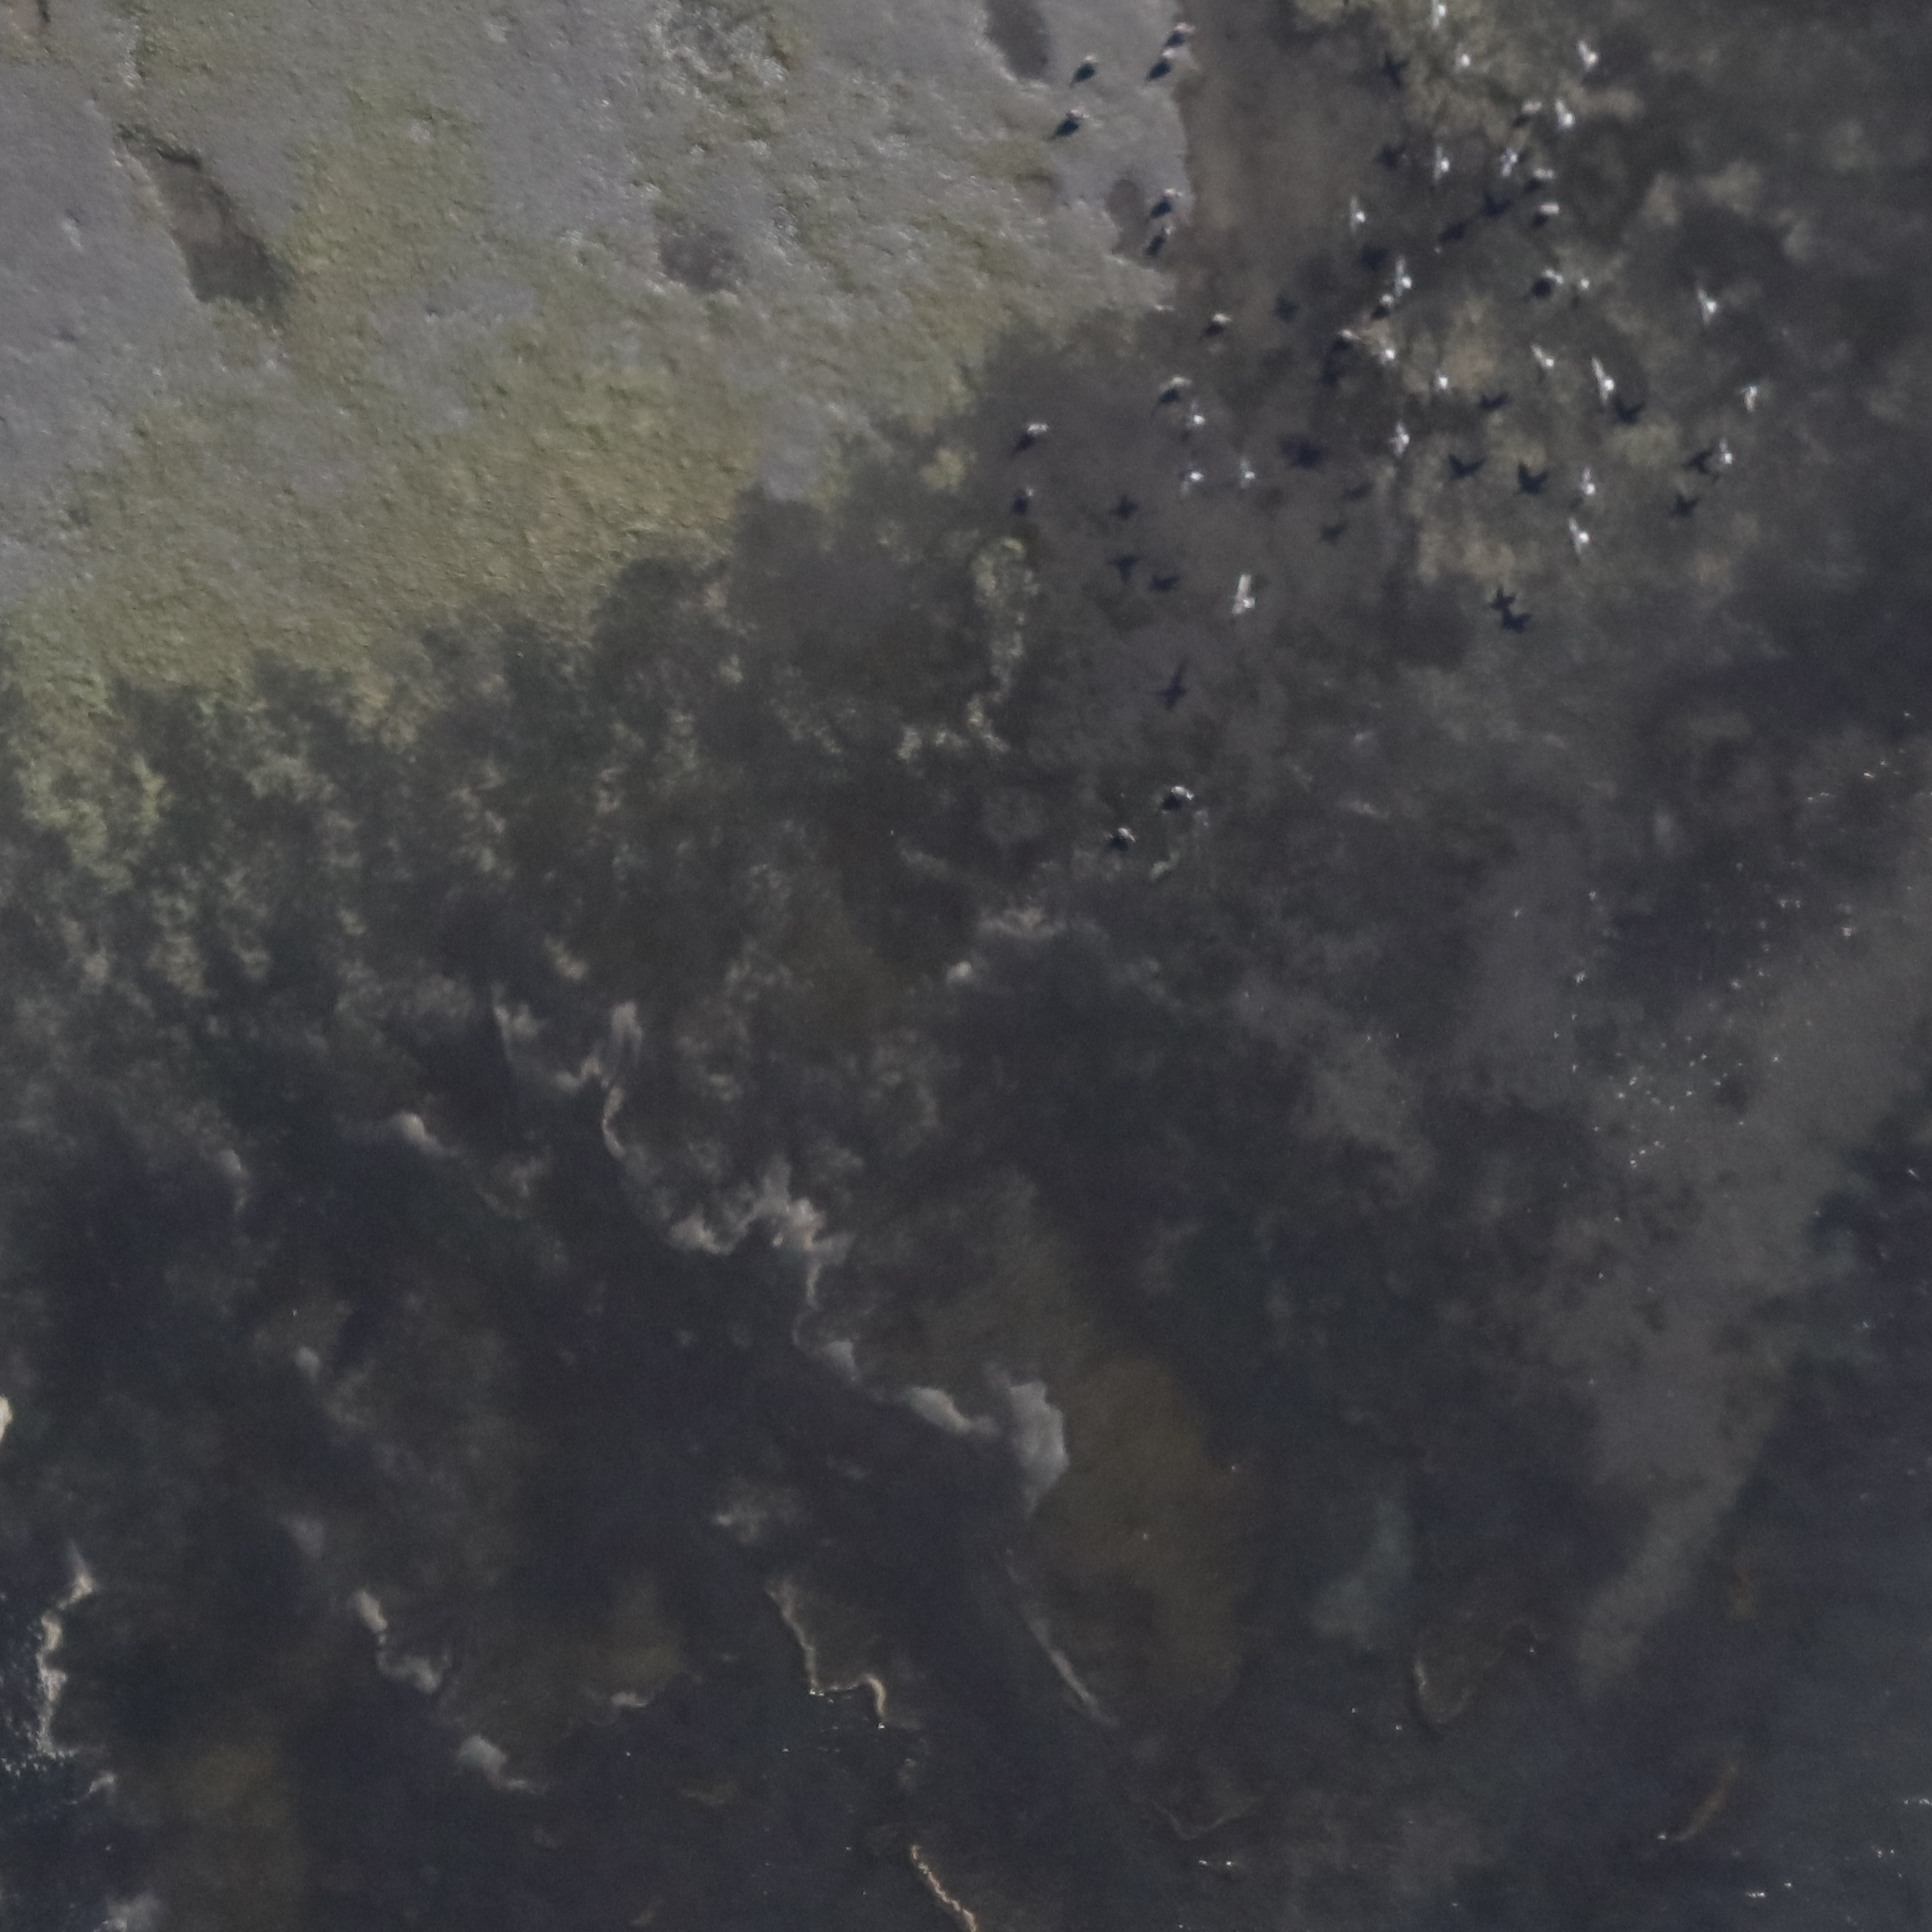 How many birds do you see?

41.